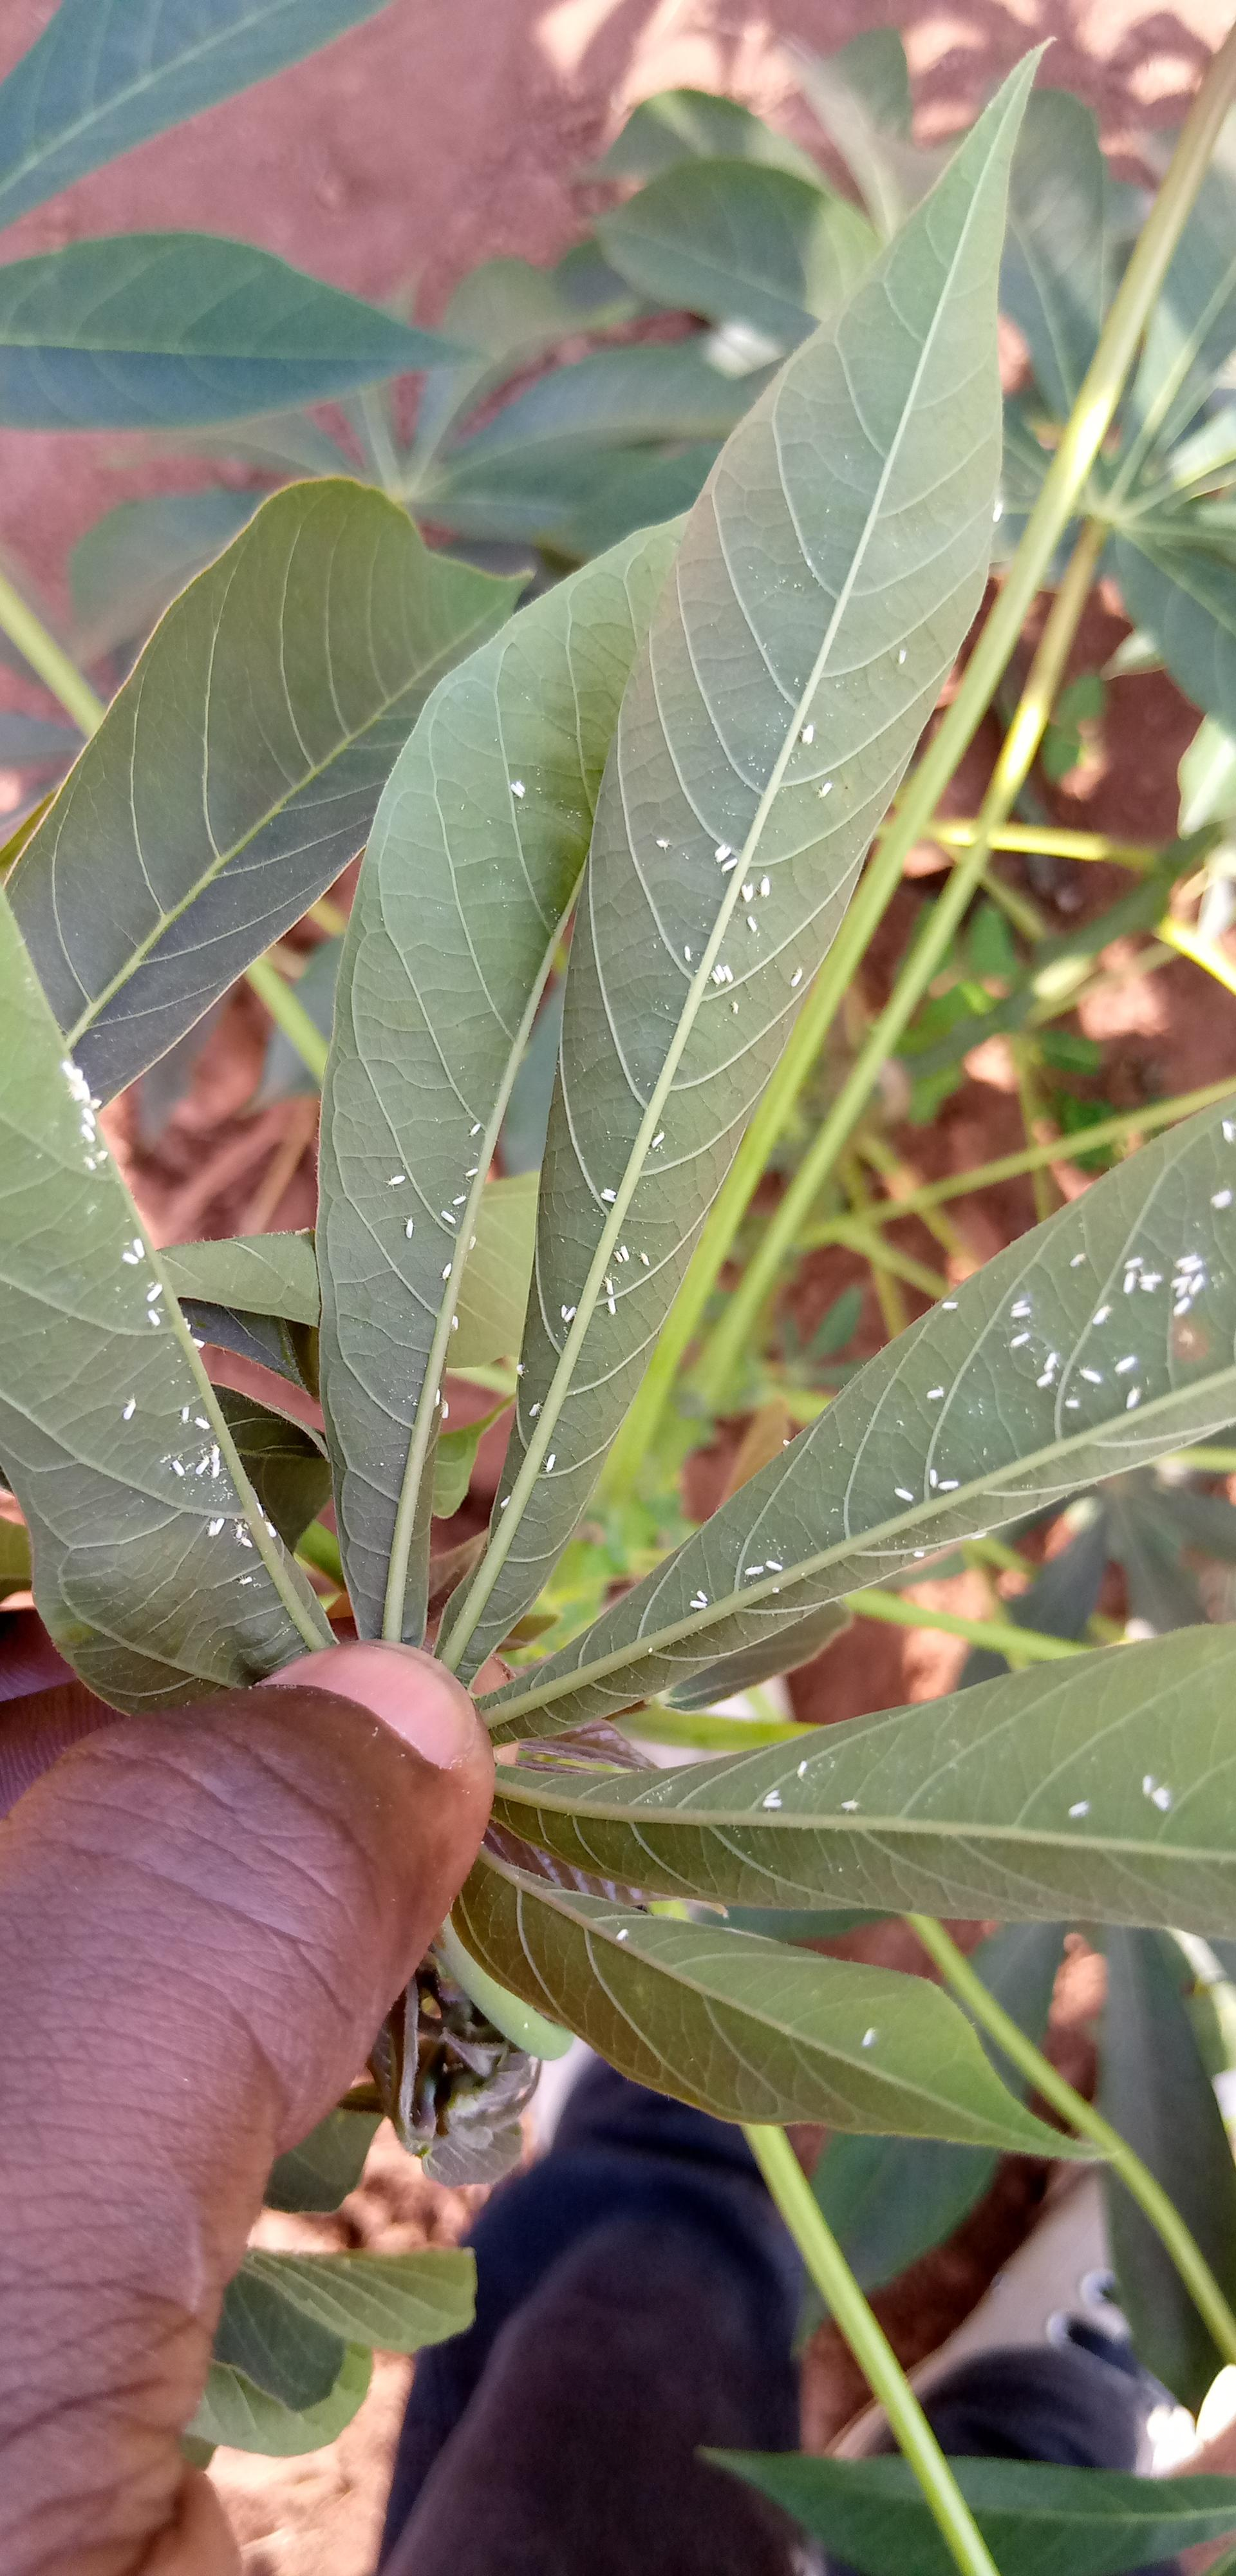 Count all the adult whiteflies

115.